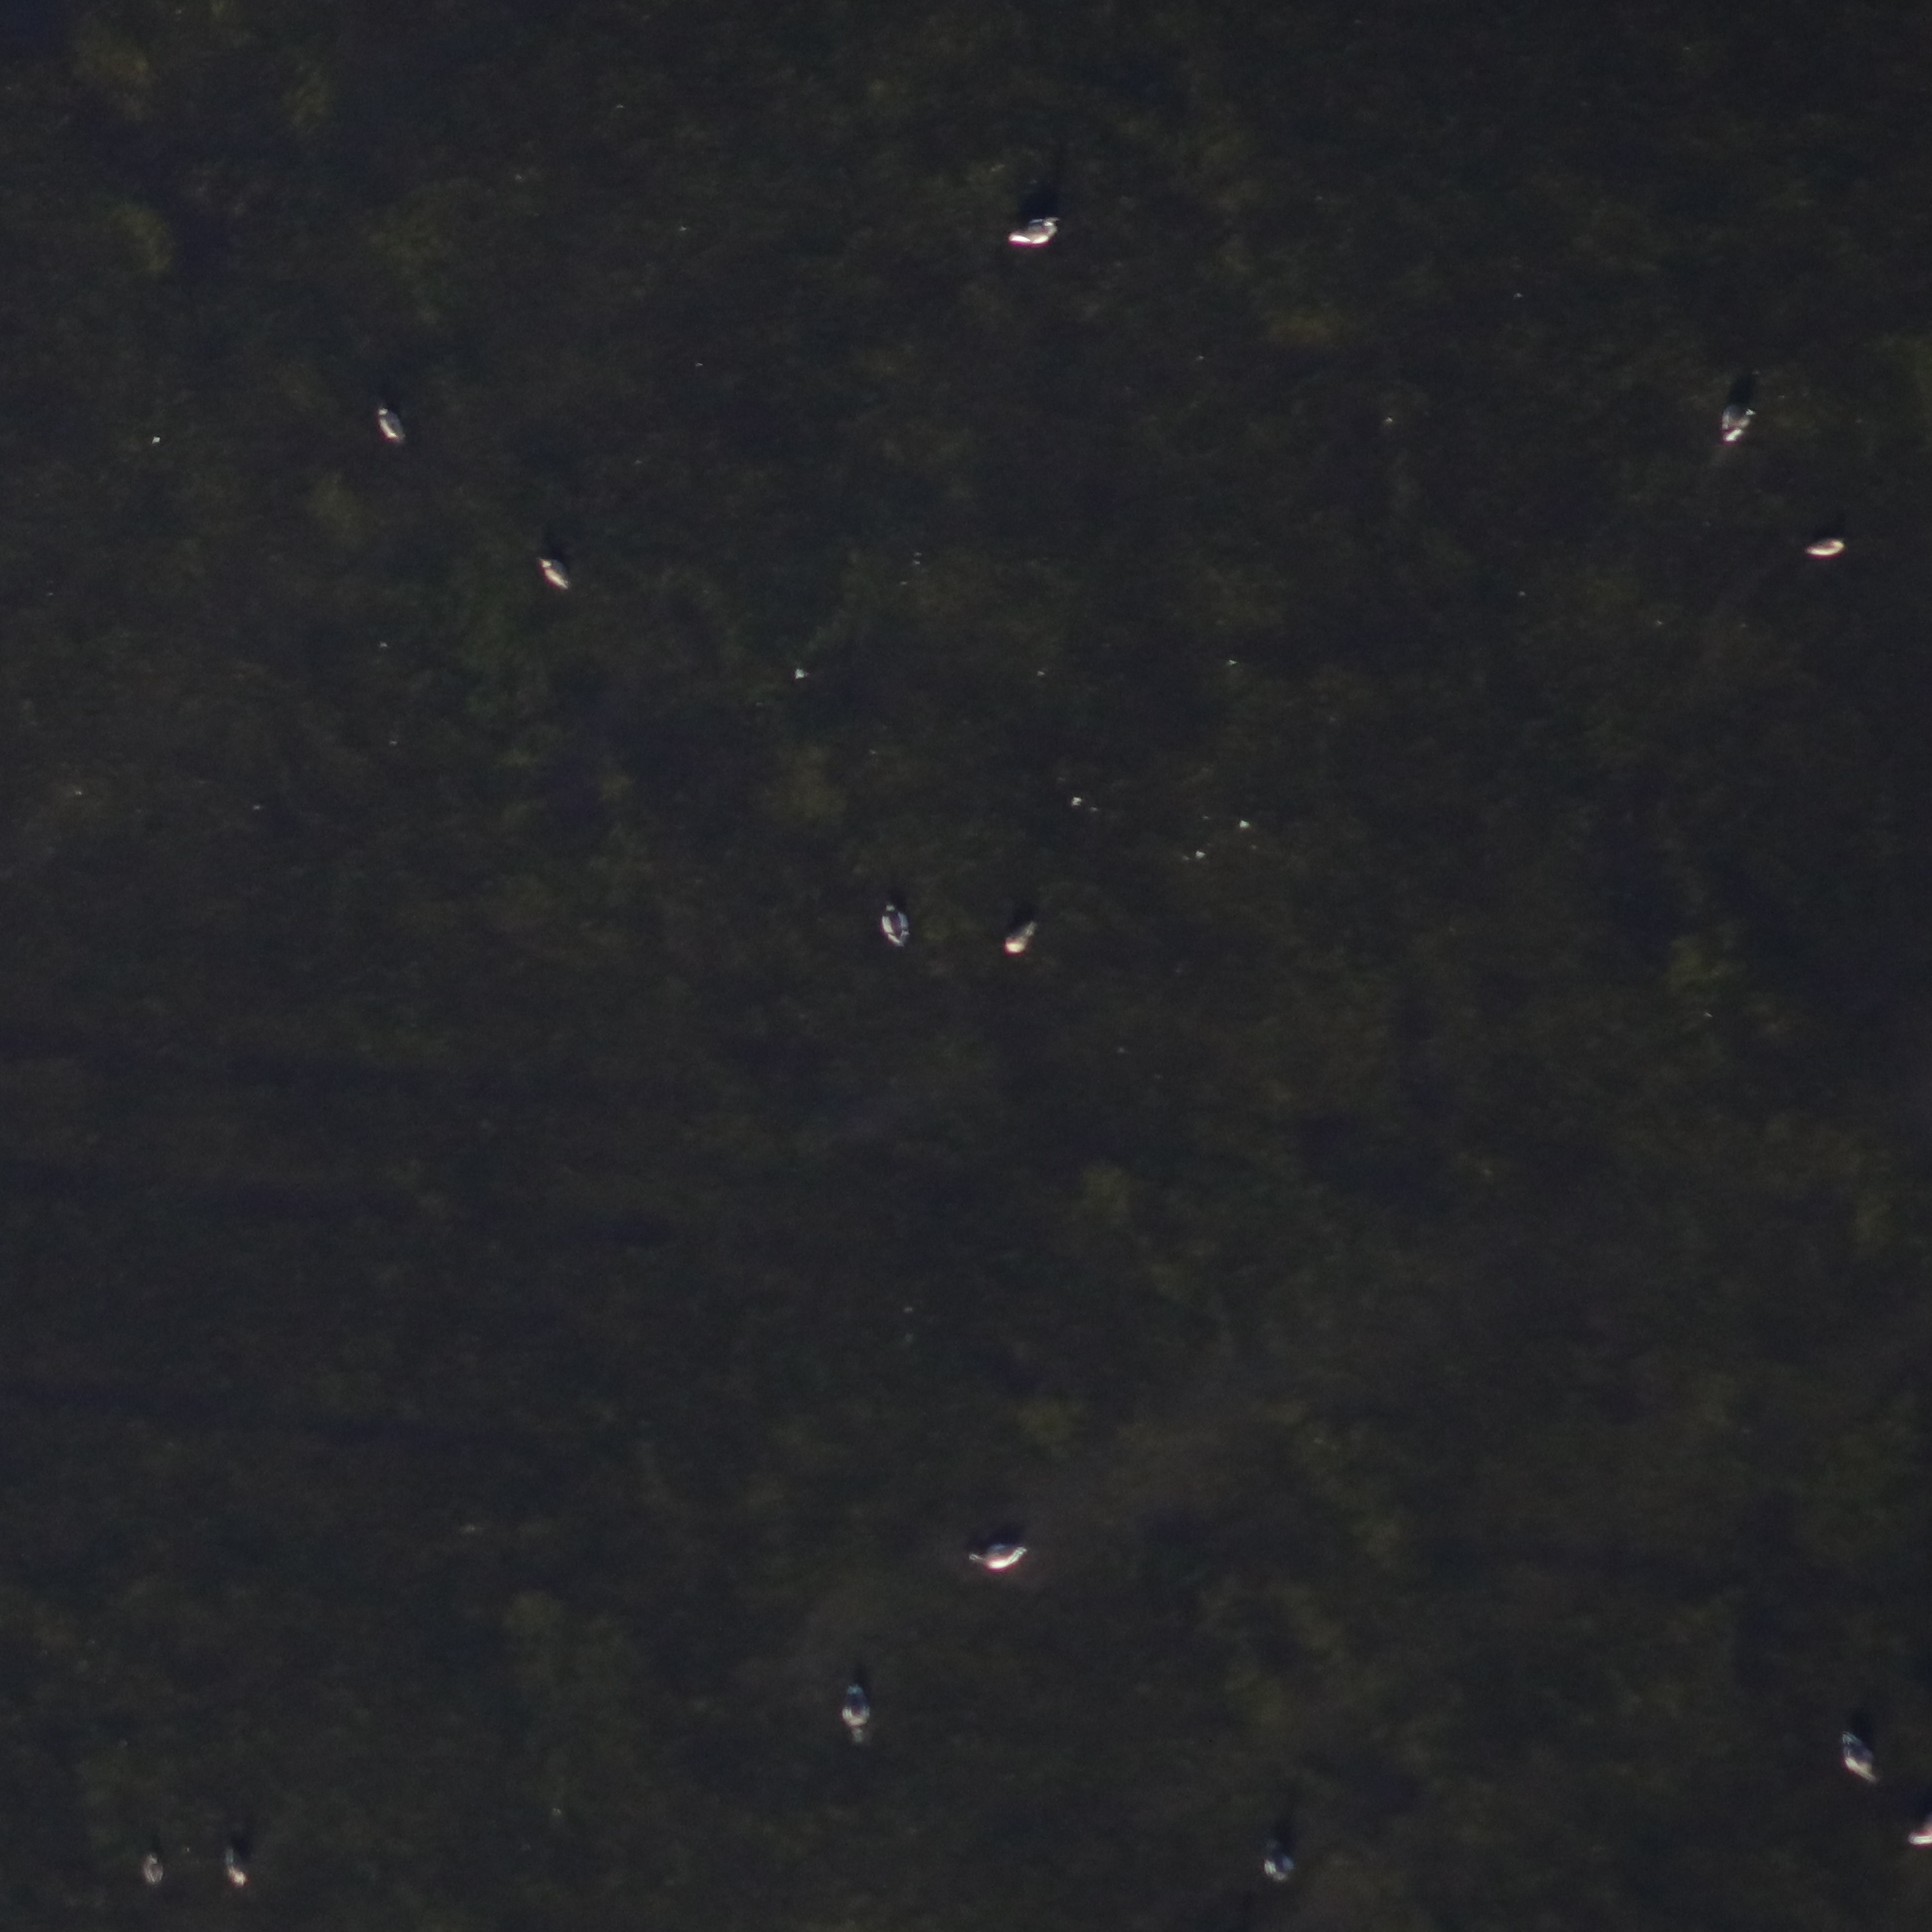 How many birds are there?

14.